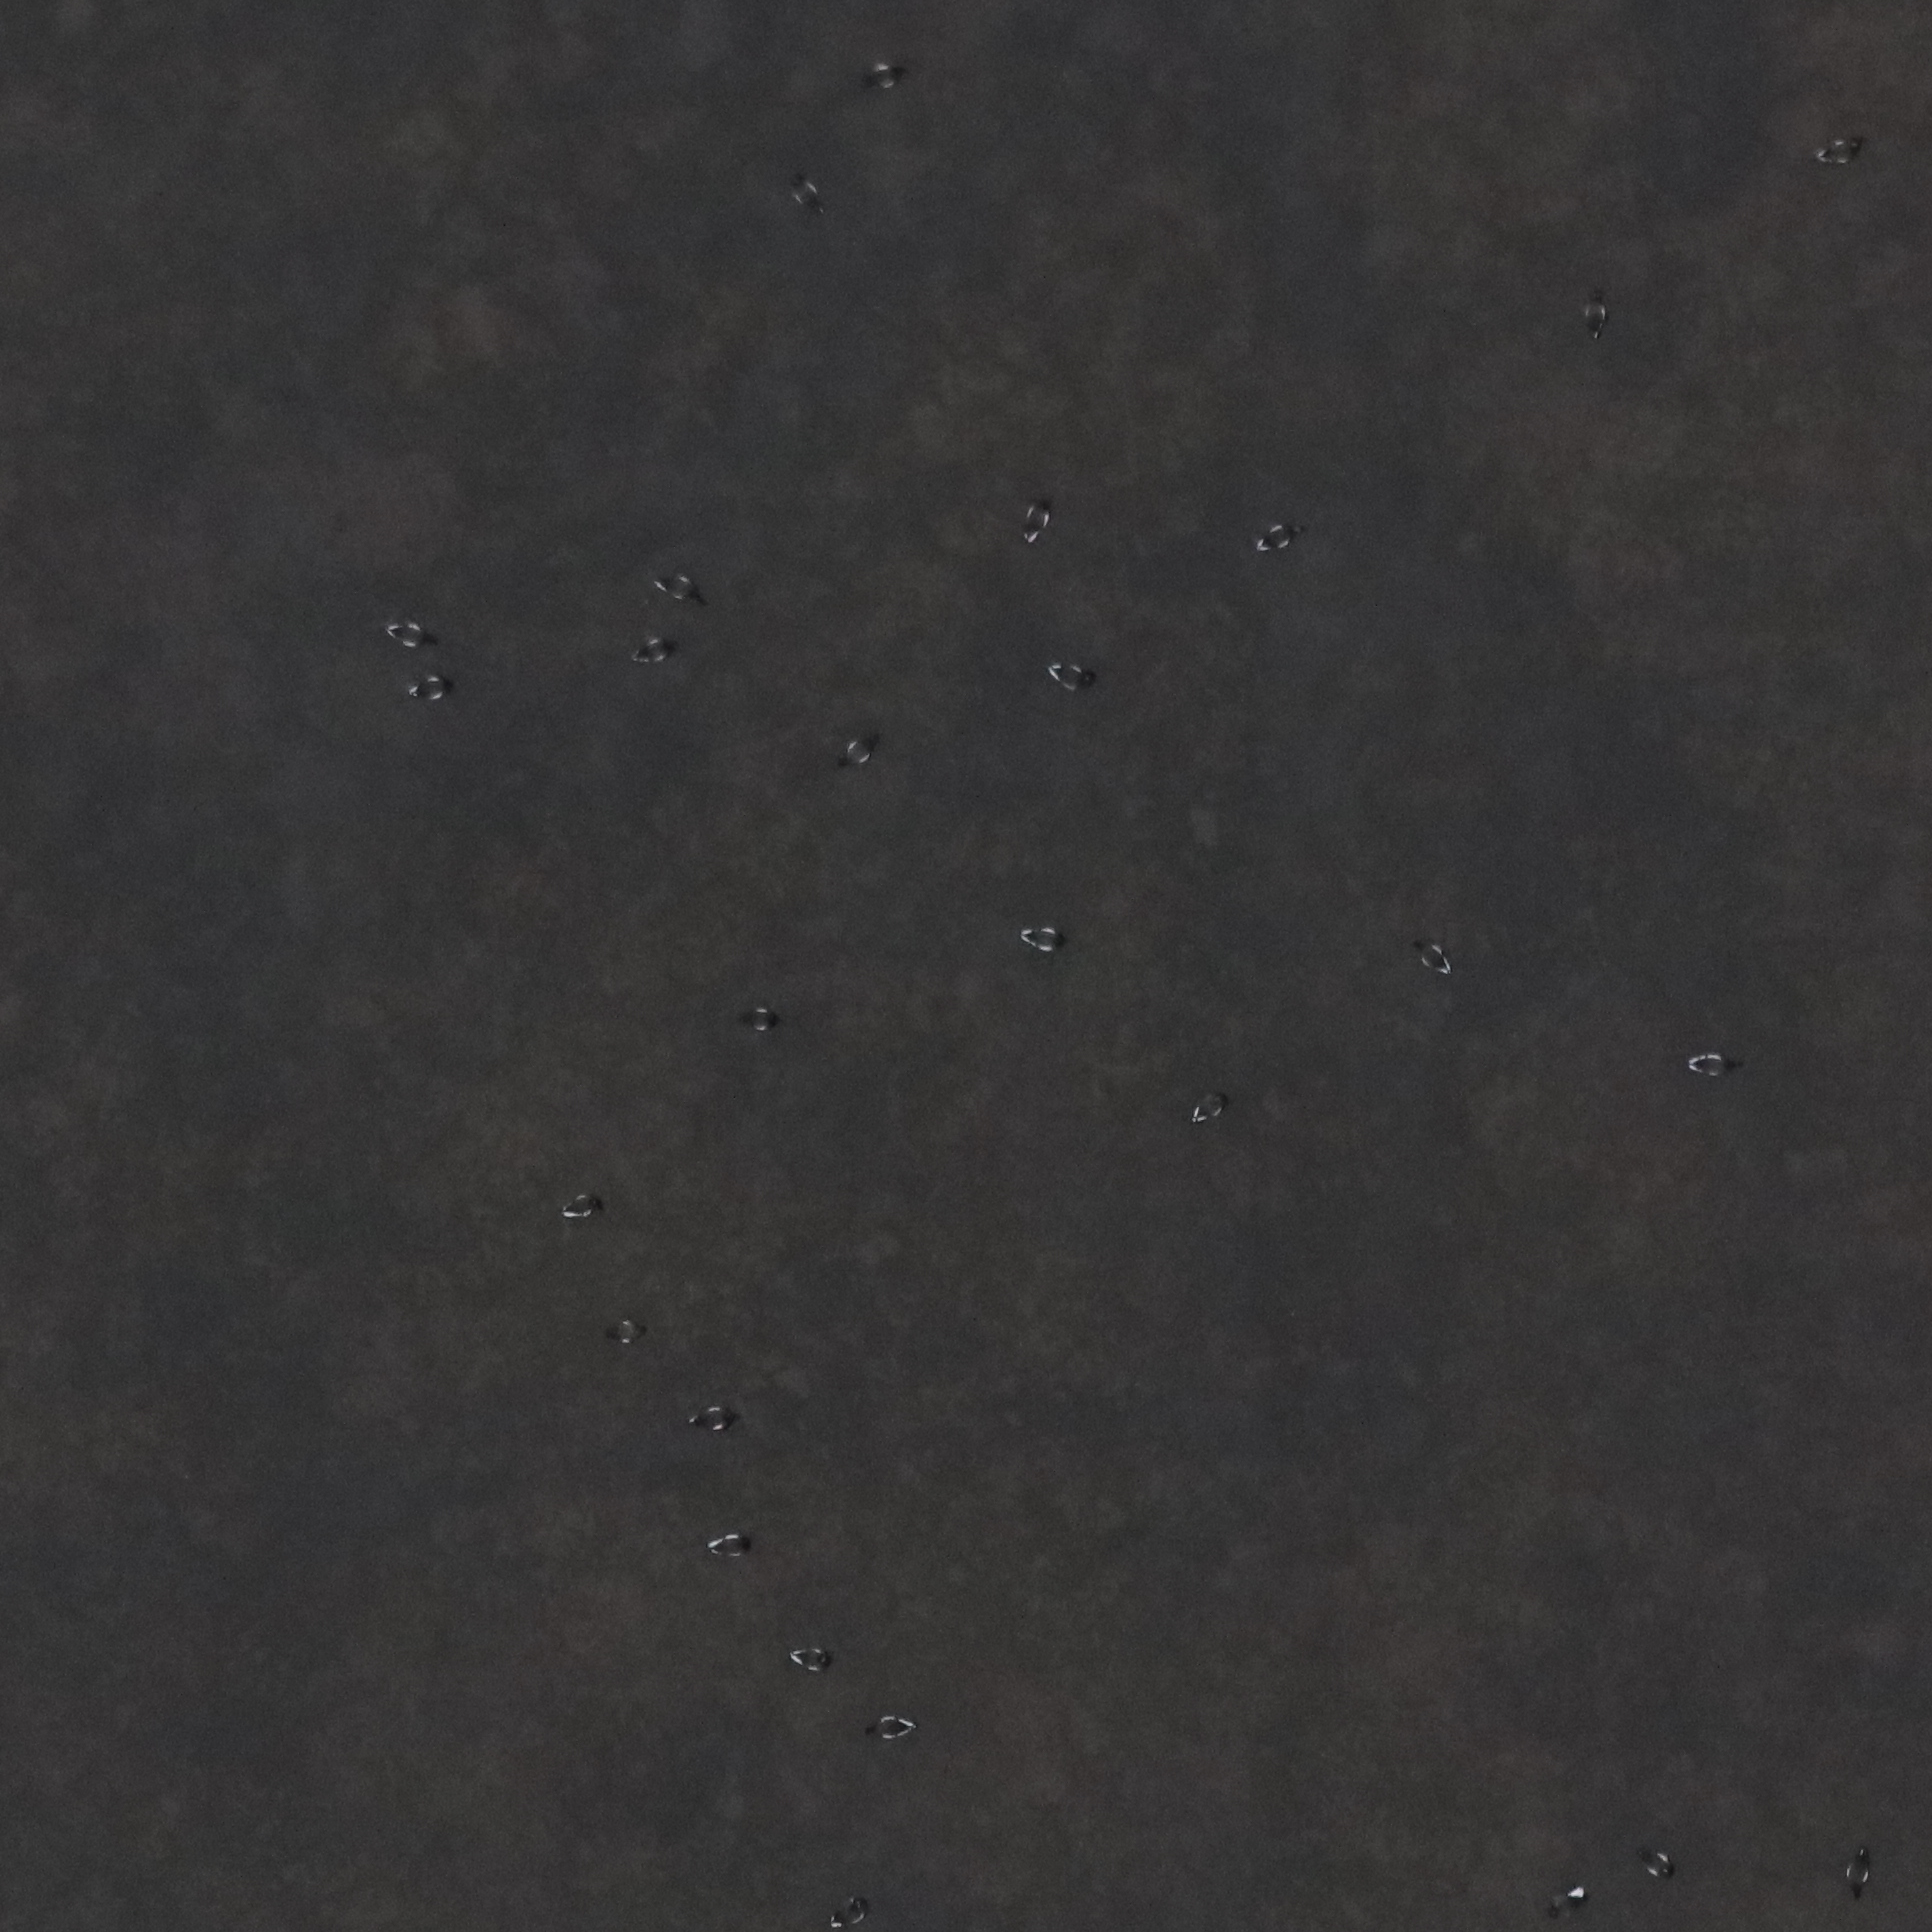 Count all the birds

27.